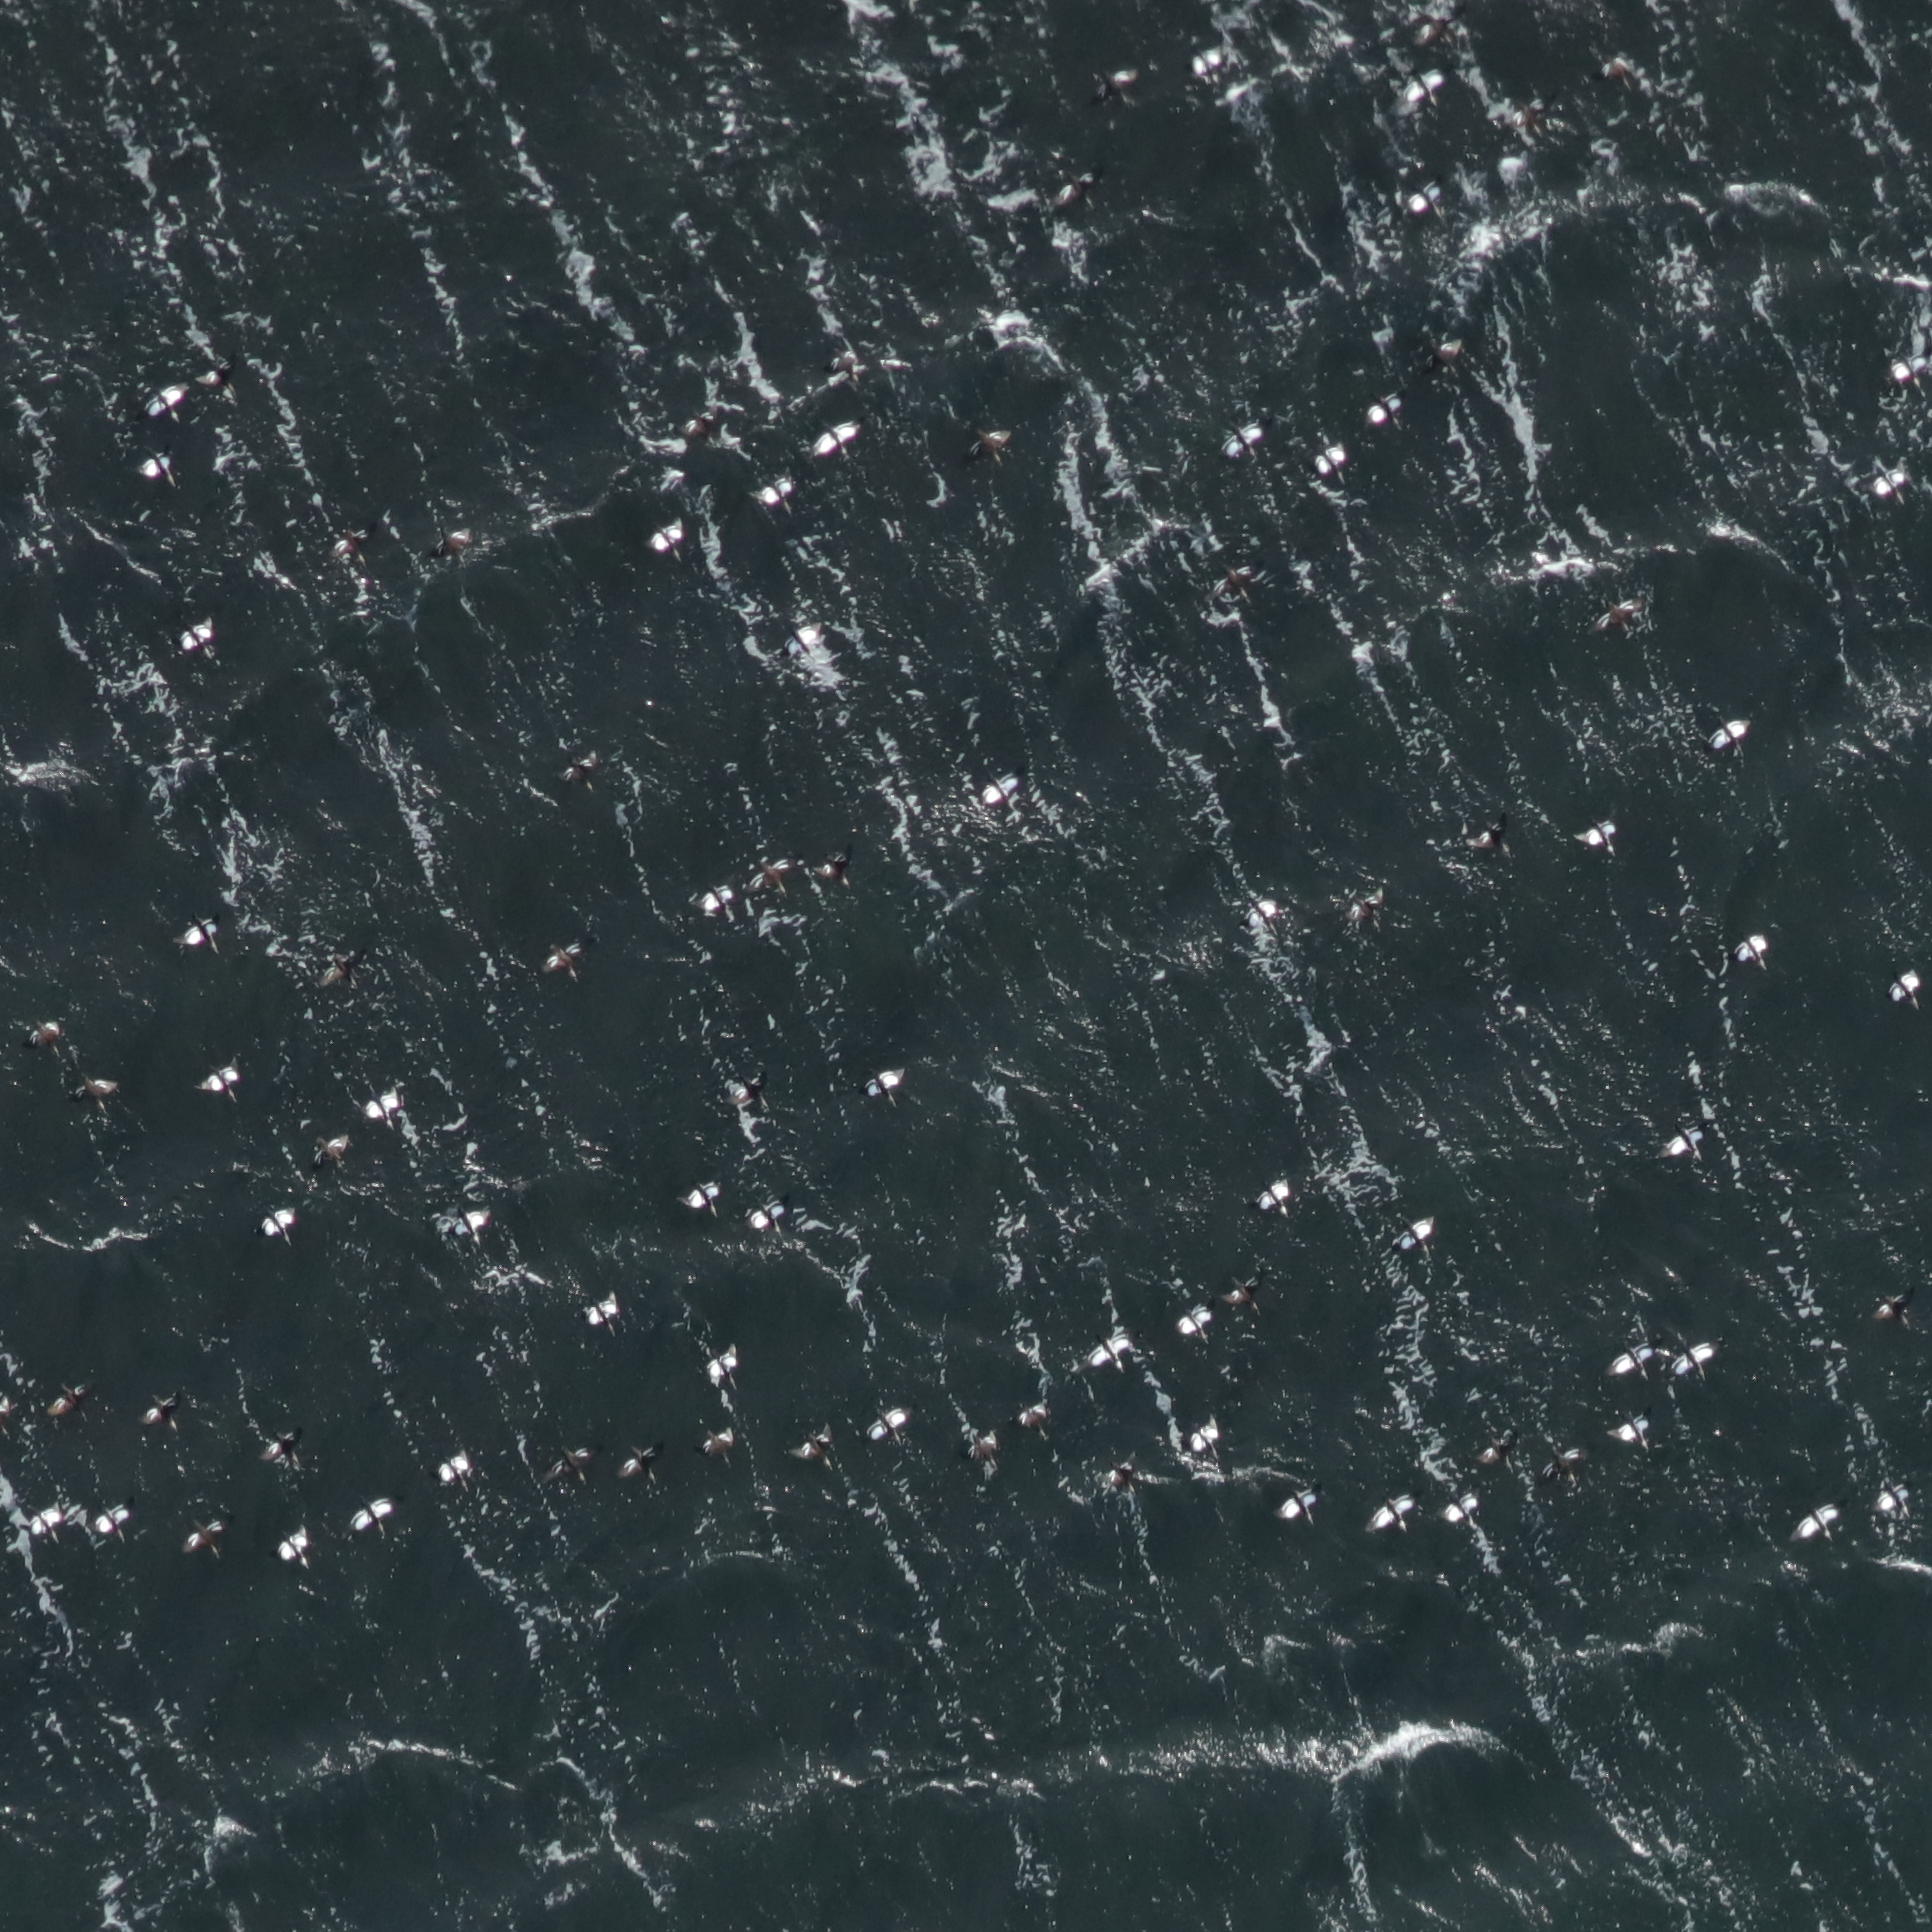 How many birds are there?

92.